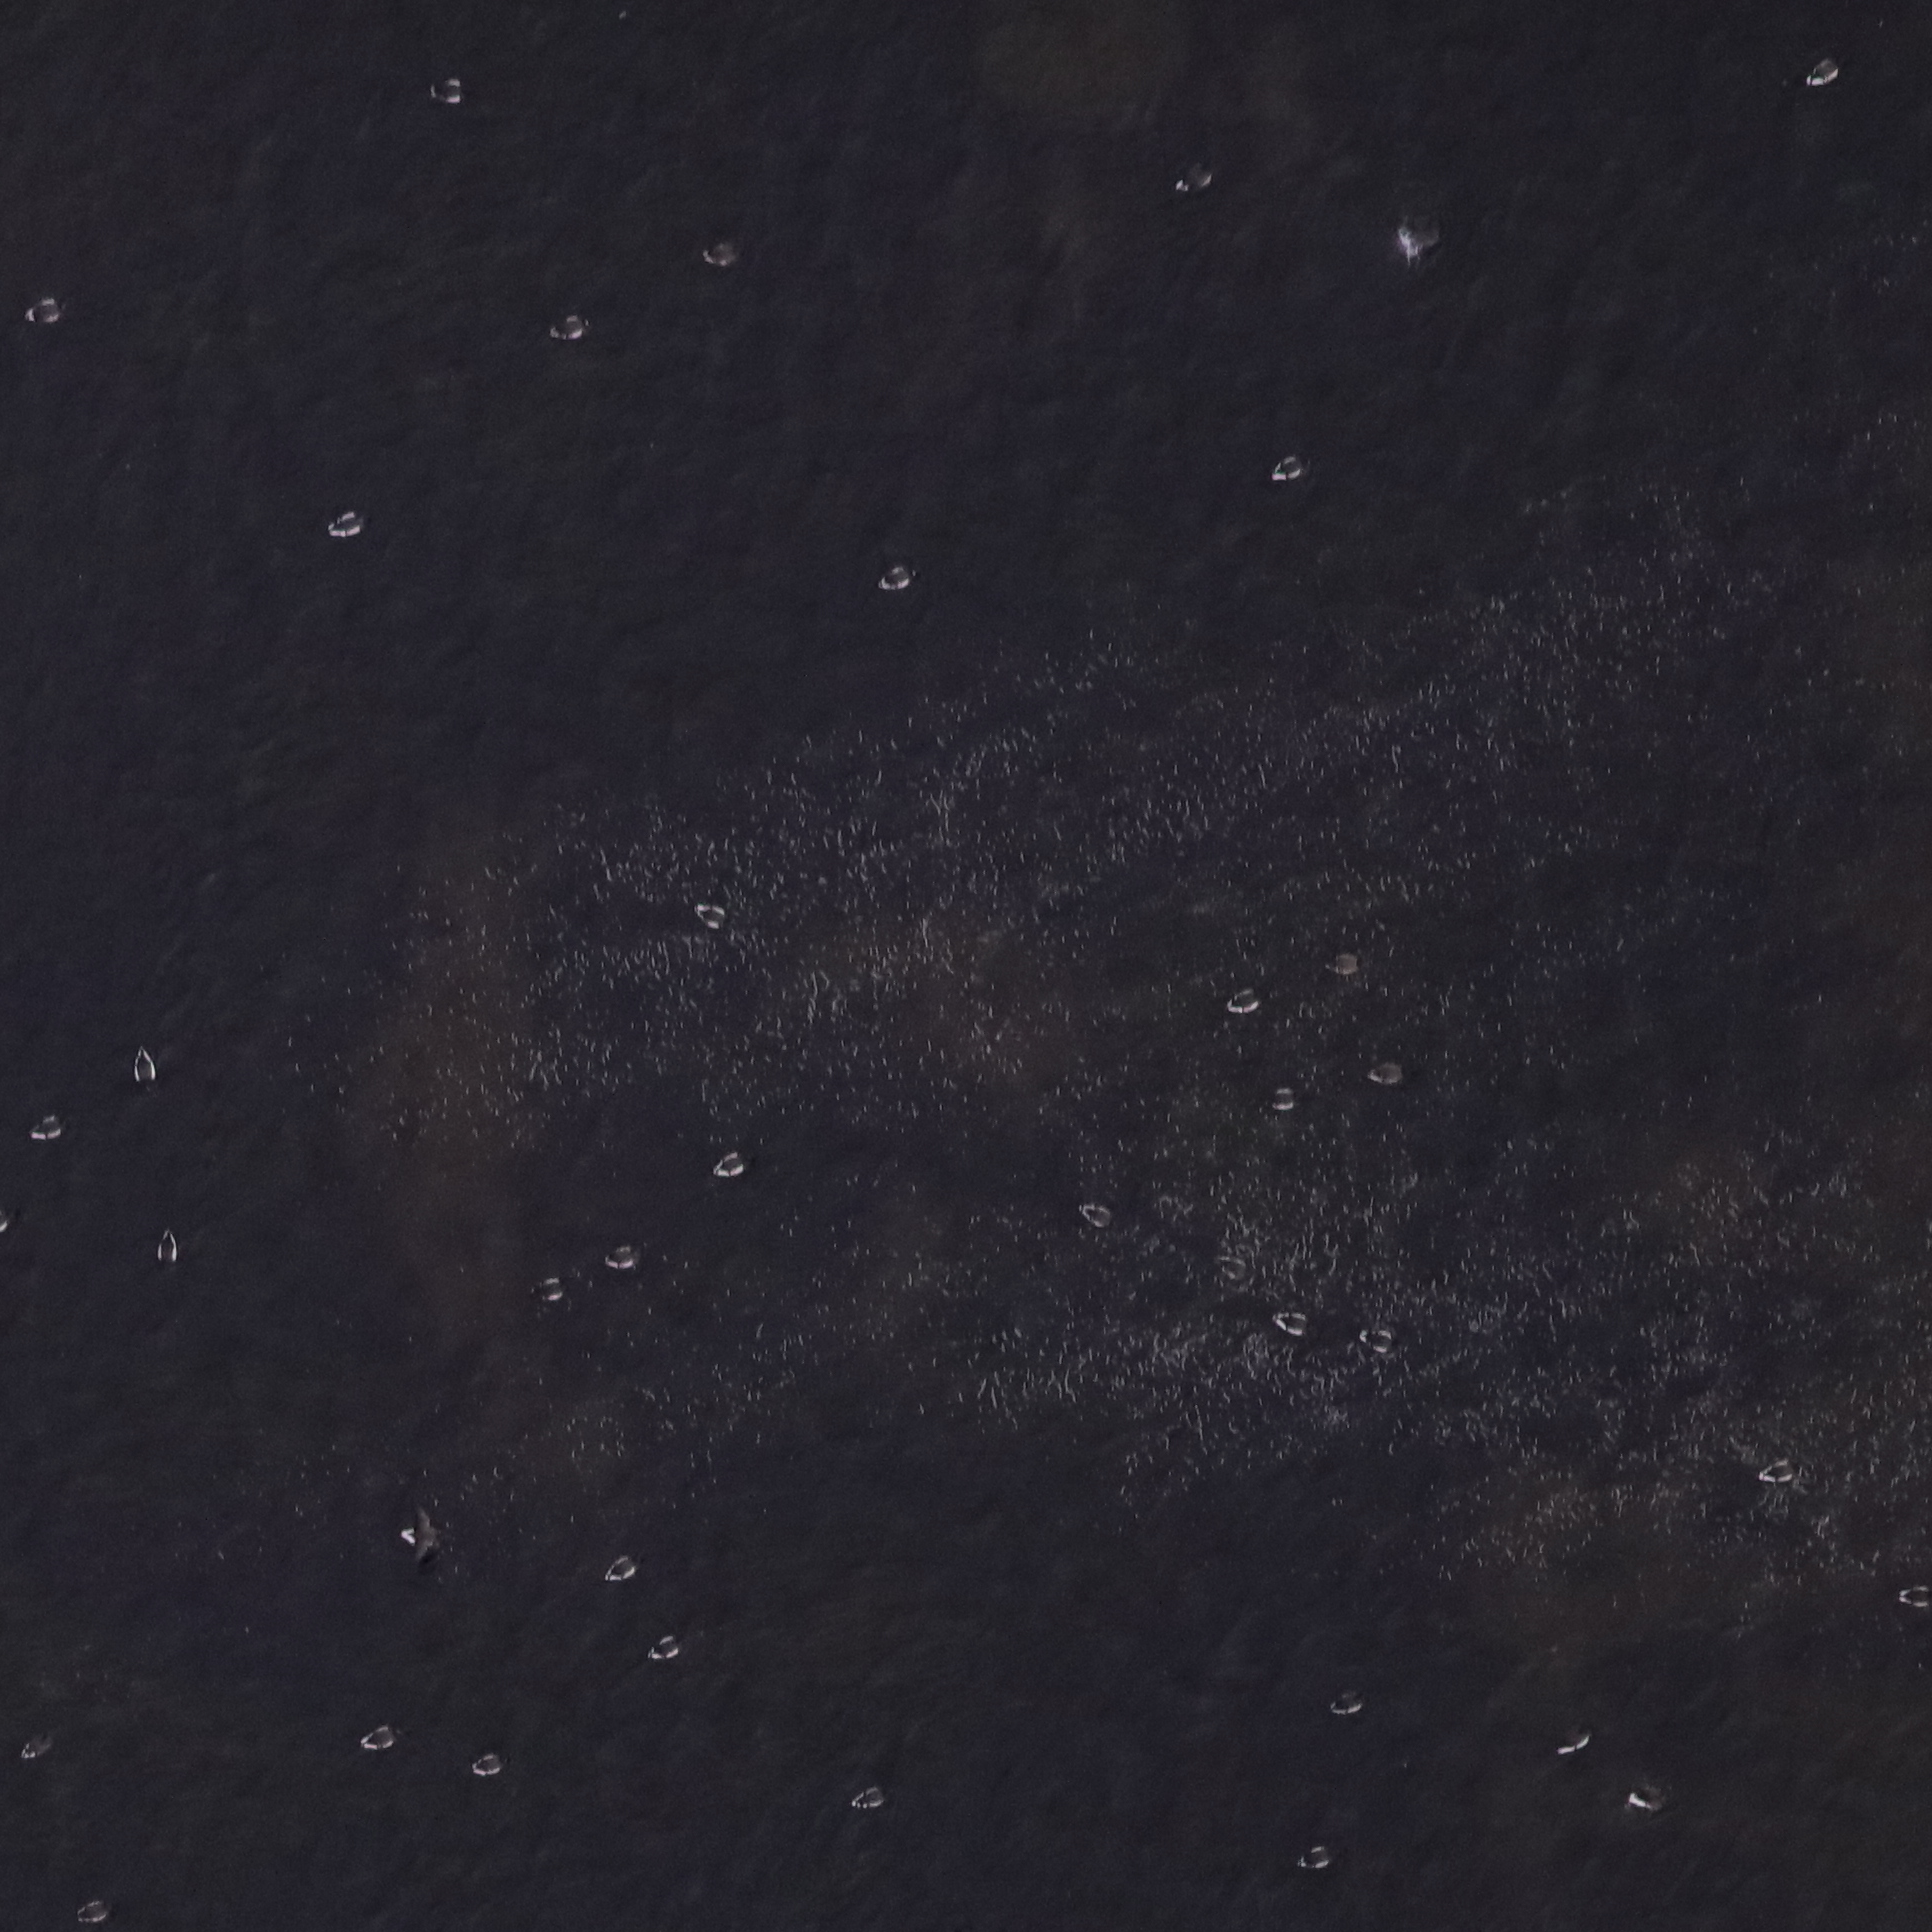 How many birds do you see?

38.